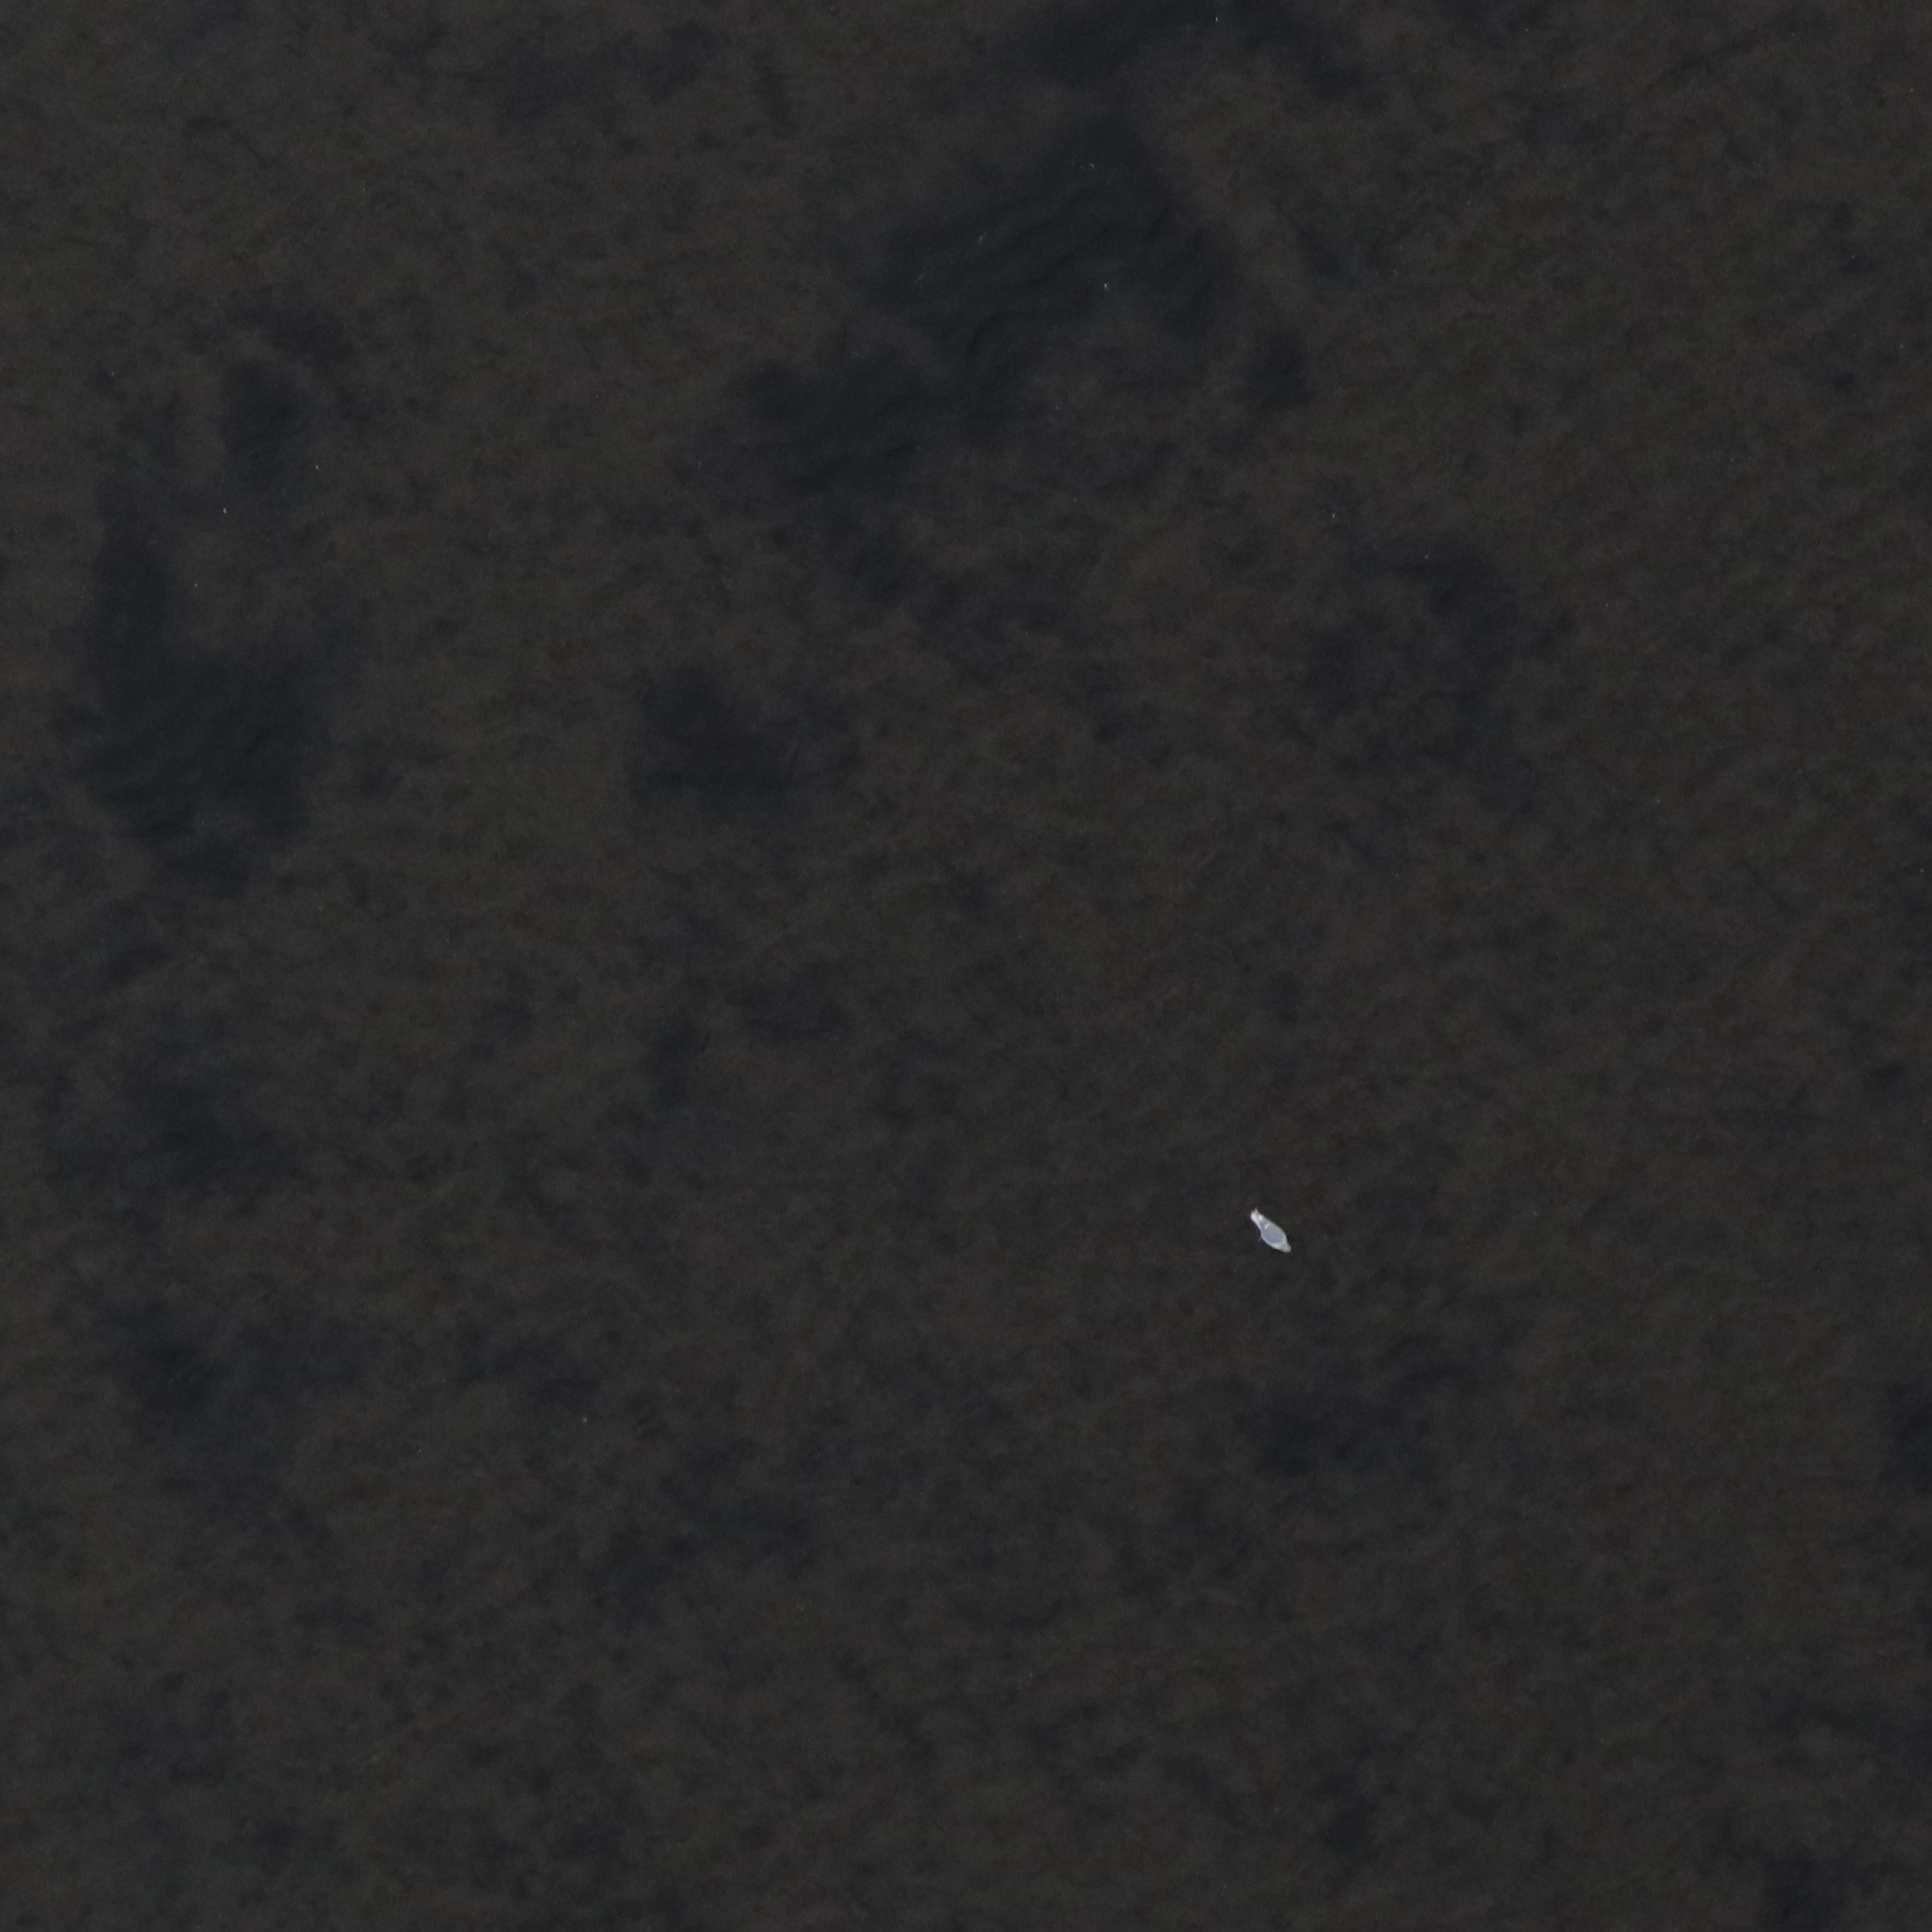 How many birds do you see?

1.